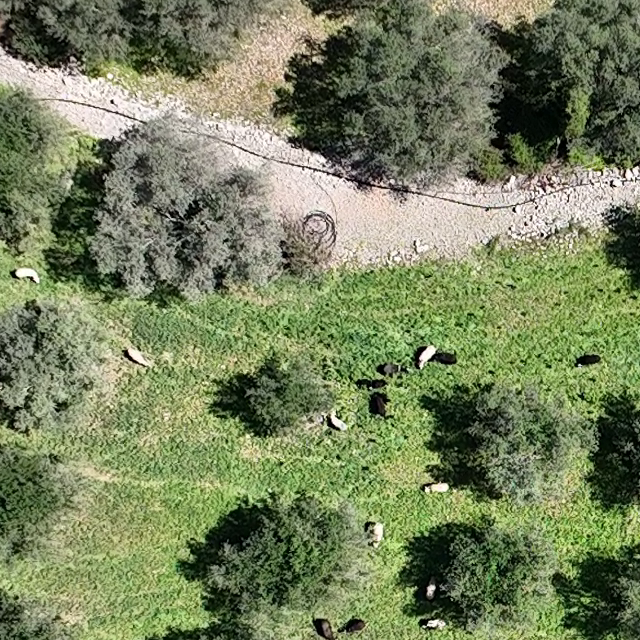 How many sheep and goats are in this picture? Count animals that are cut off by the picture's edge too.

15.